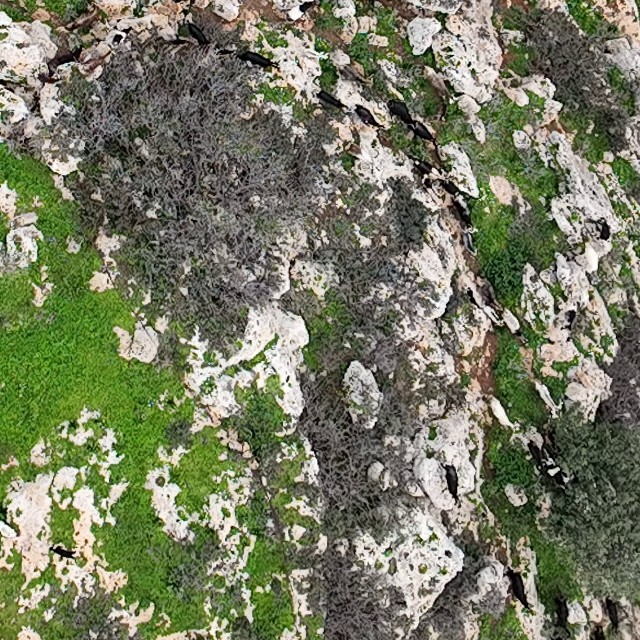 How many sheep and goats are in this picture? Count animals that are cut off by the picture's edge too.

39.